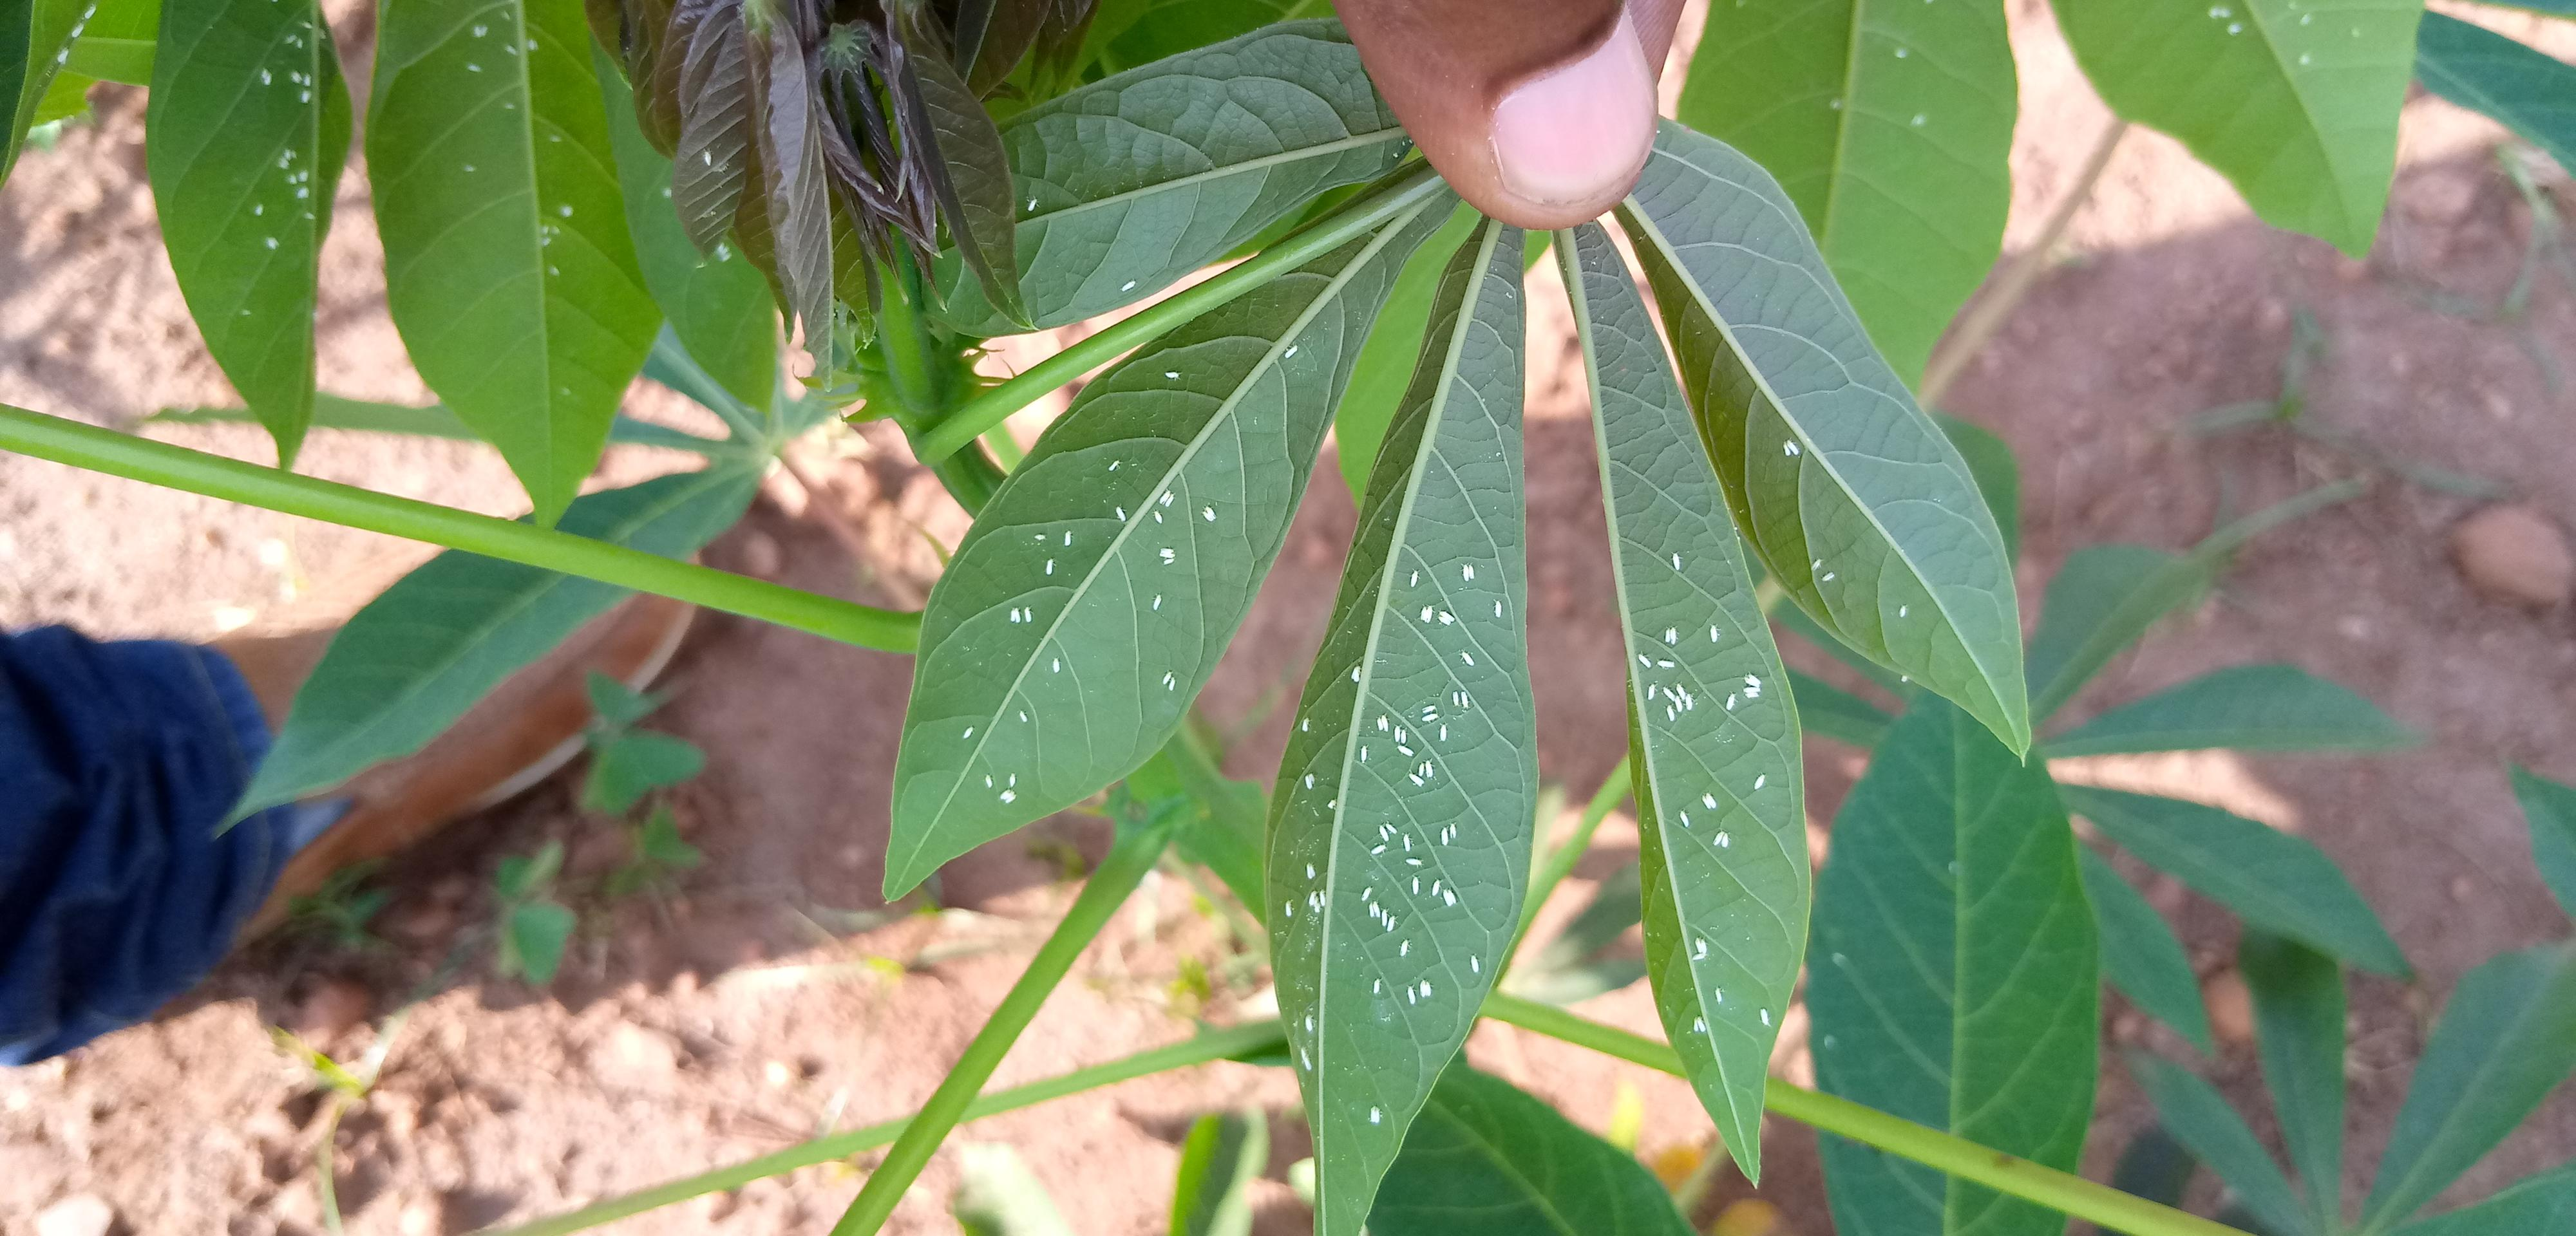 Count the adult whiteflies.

128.